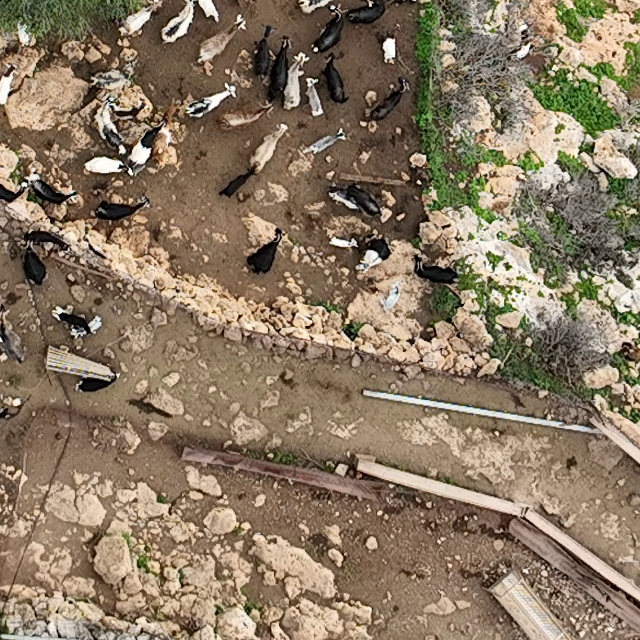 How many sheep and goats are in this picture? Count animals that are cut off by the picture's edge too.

44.